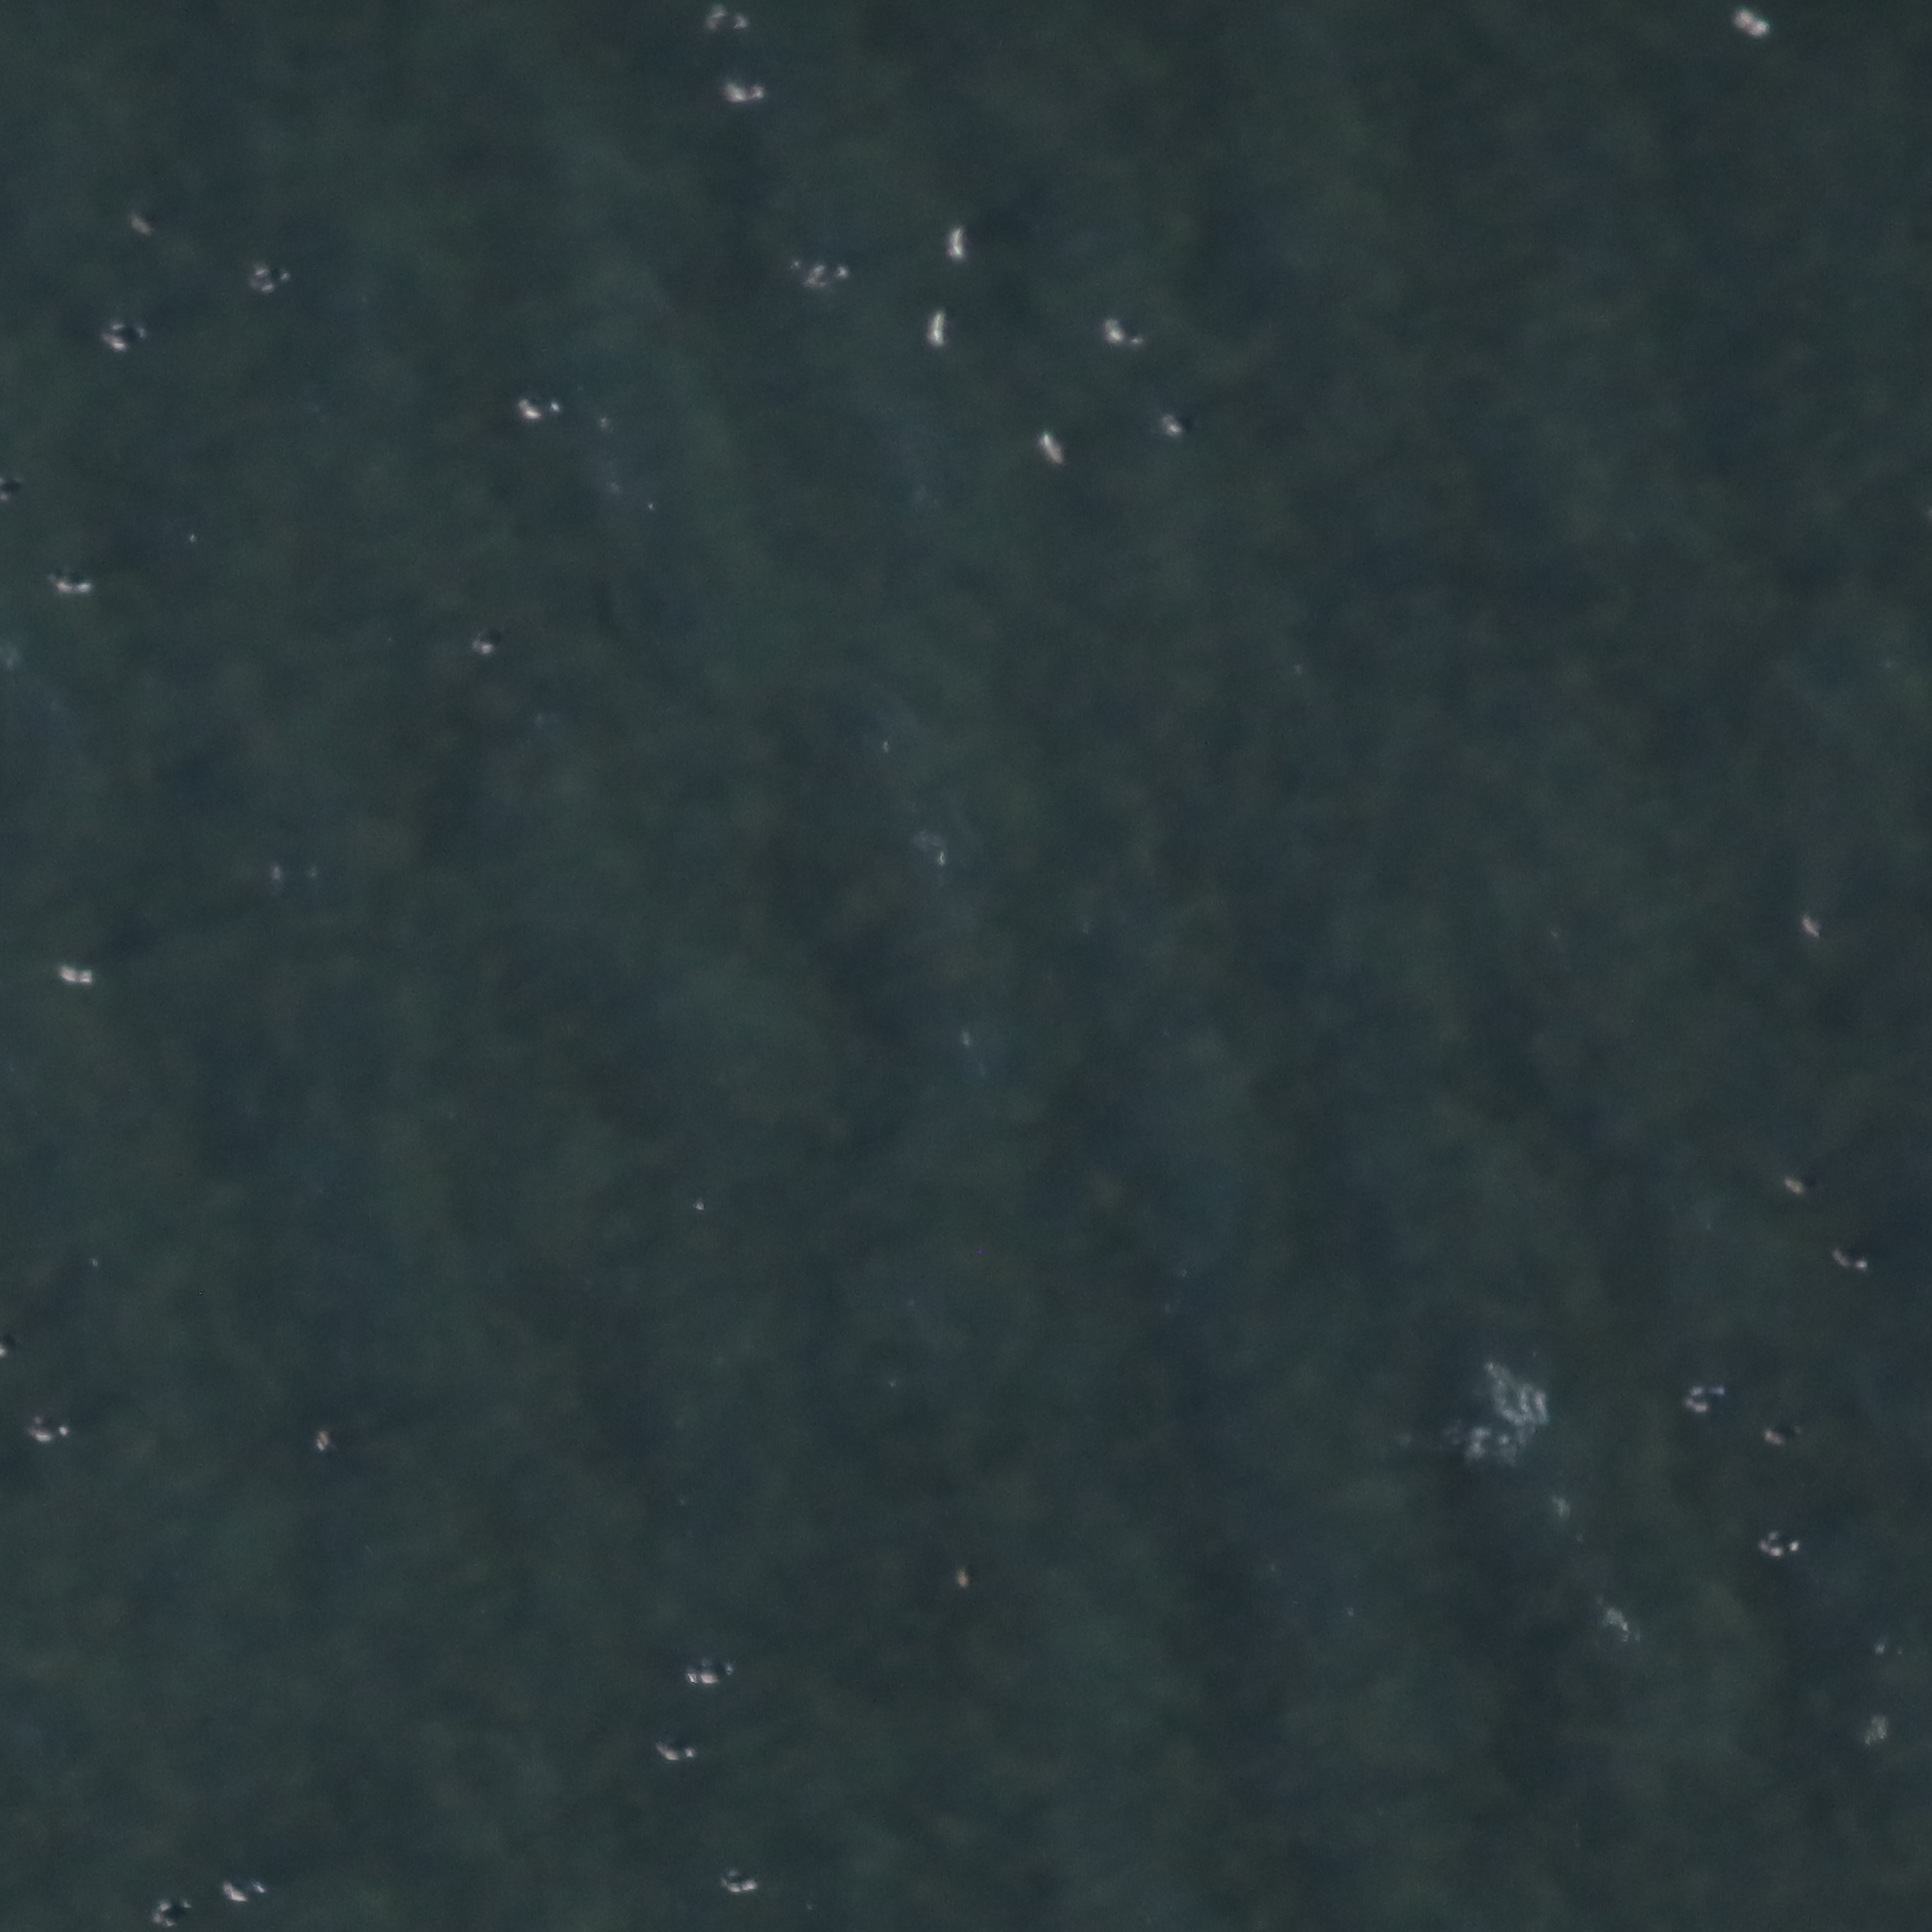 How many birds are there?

29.